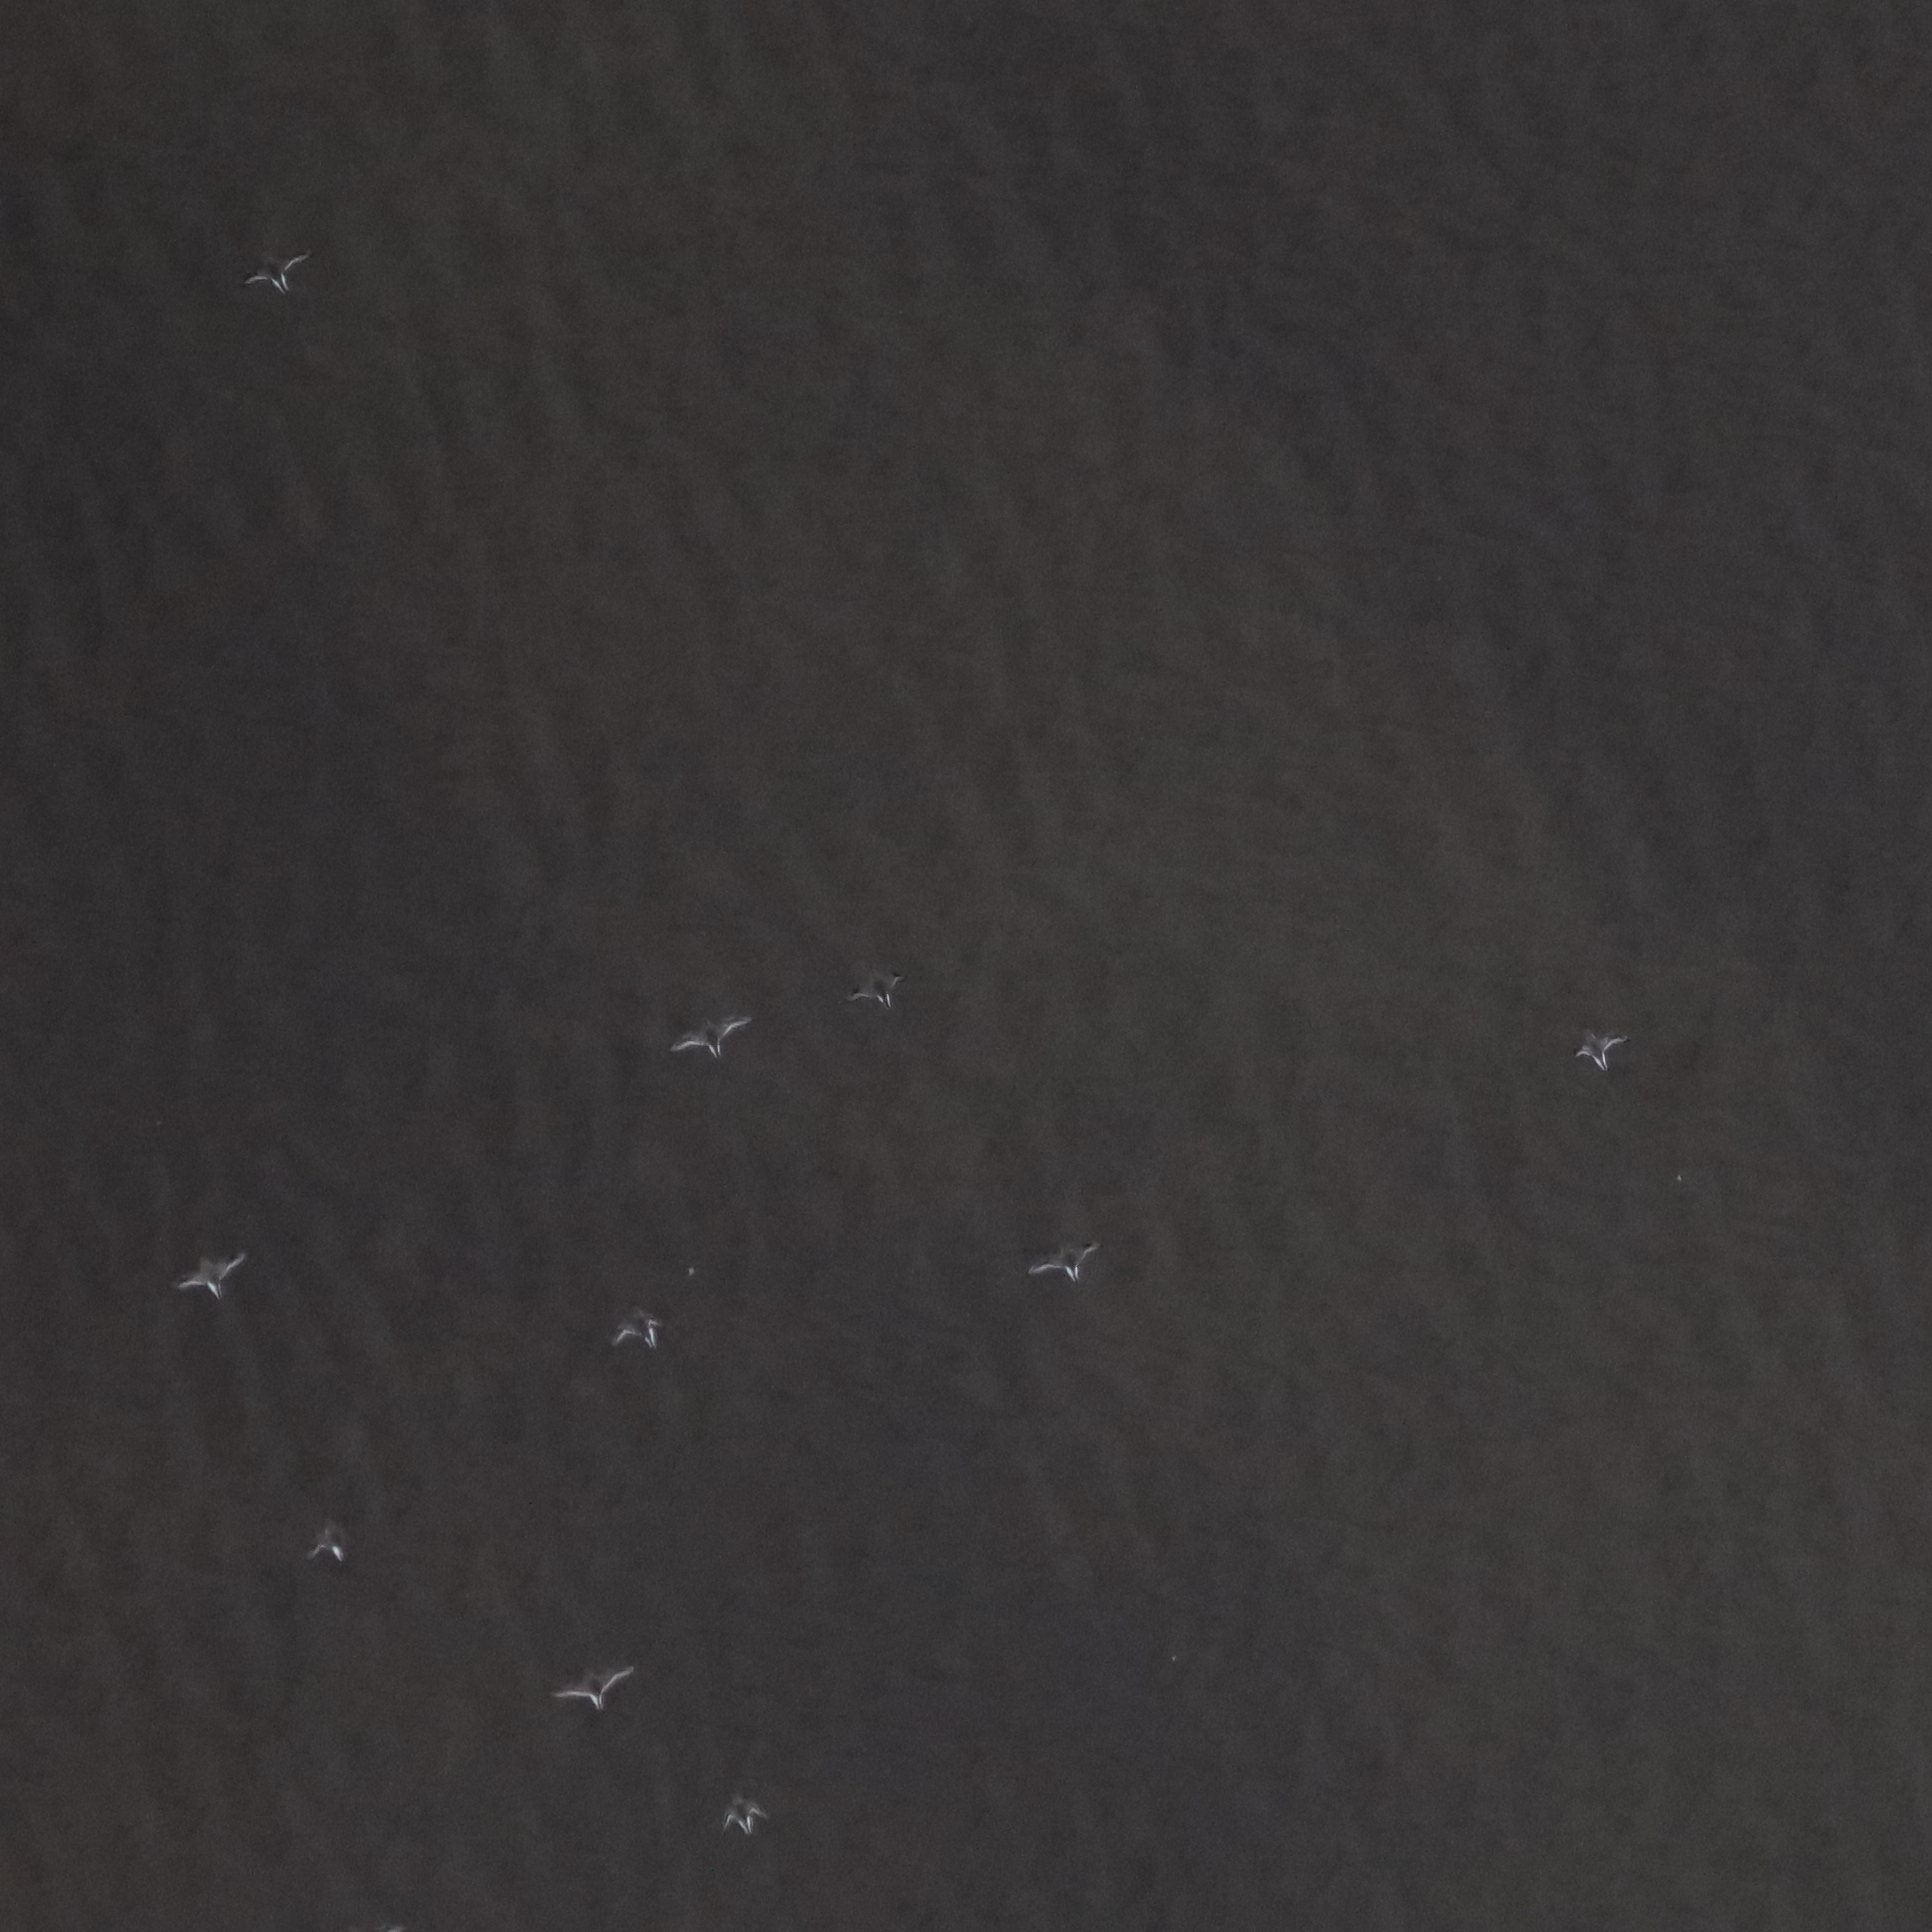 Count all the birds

10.